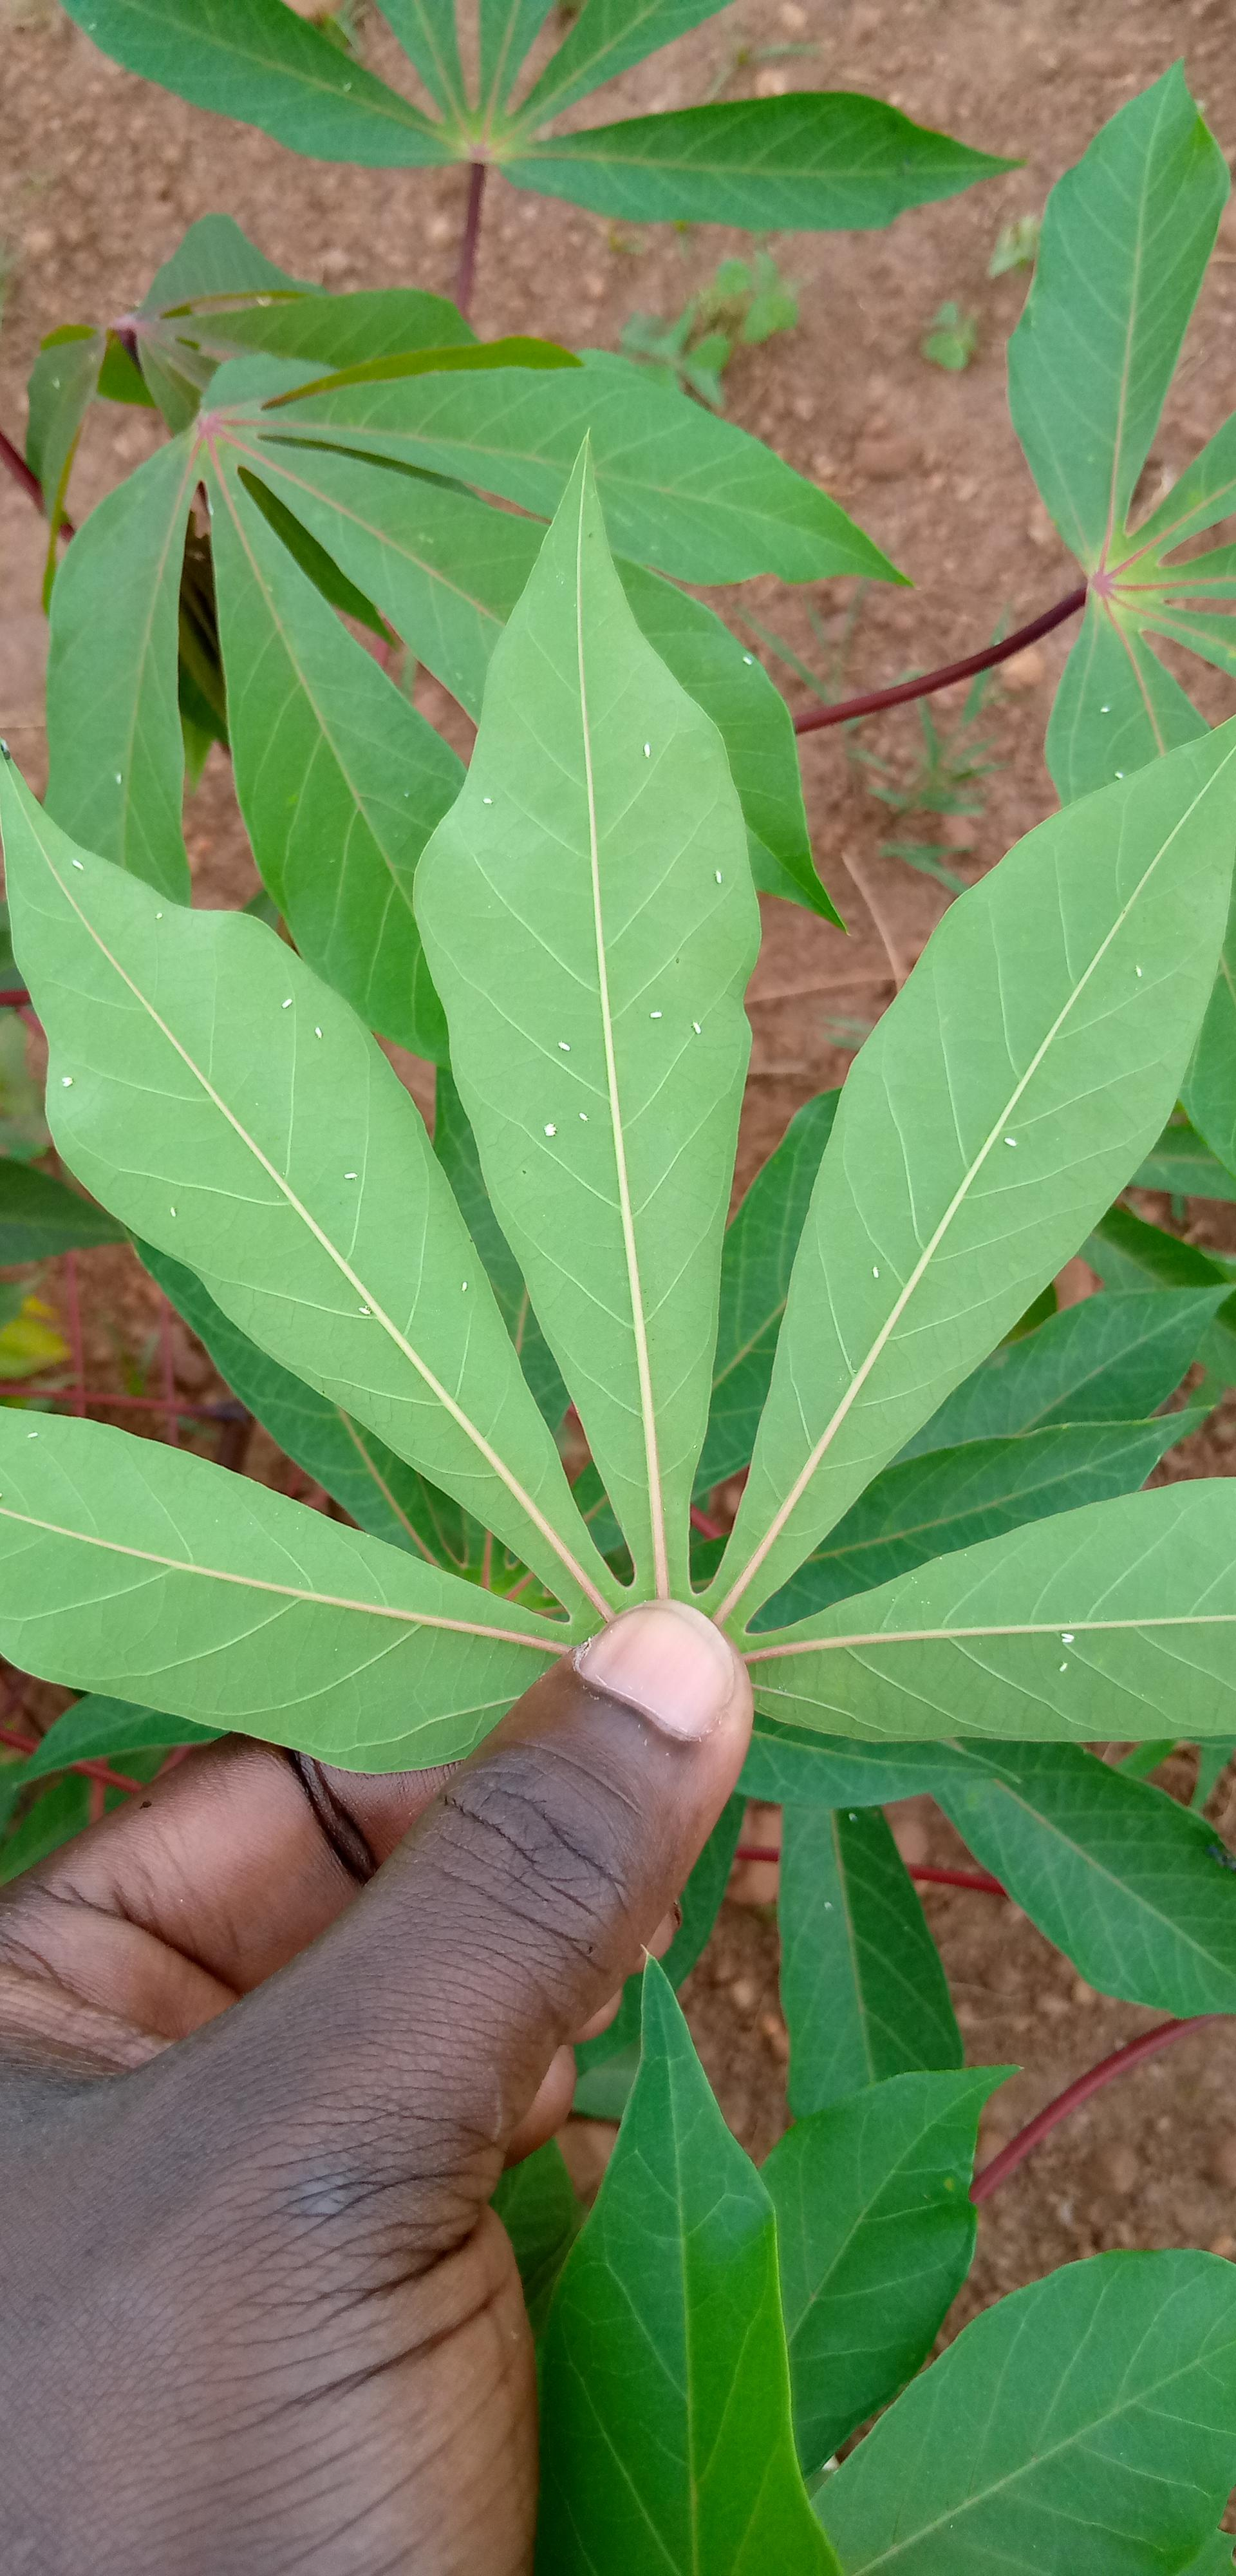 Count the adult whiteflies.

29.